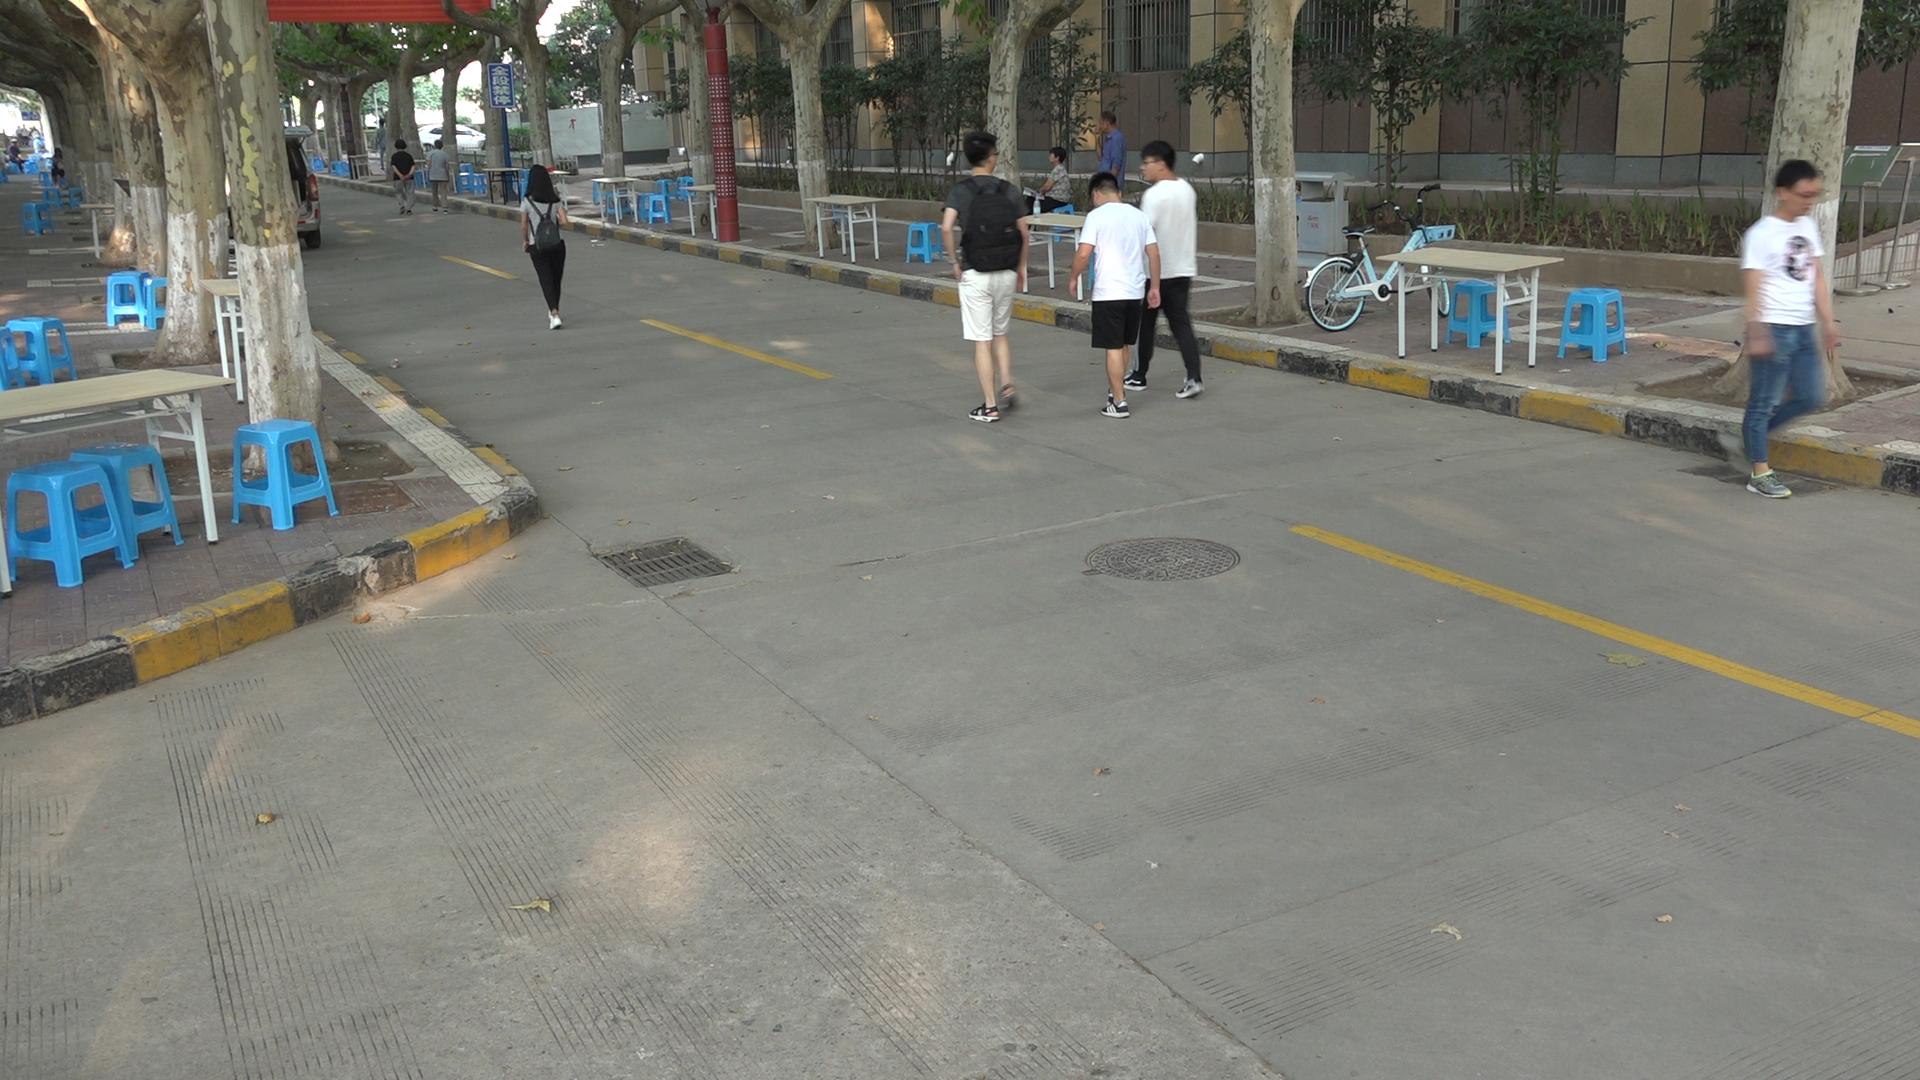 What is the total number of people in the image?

14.